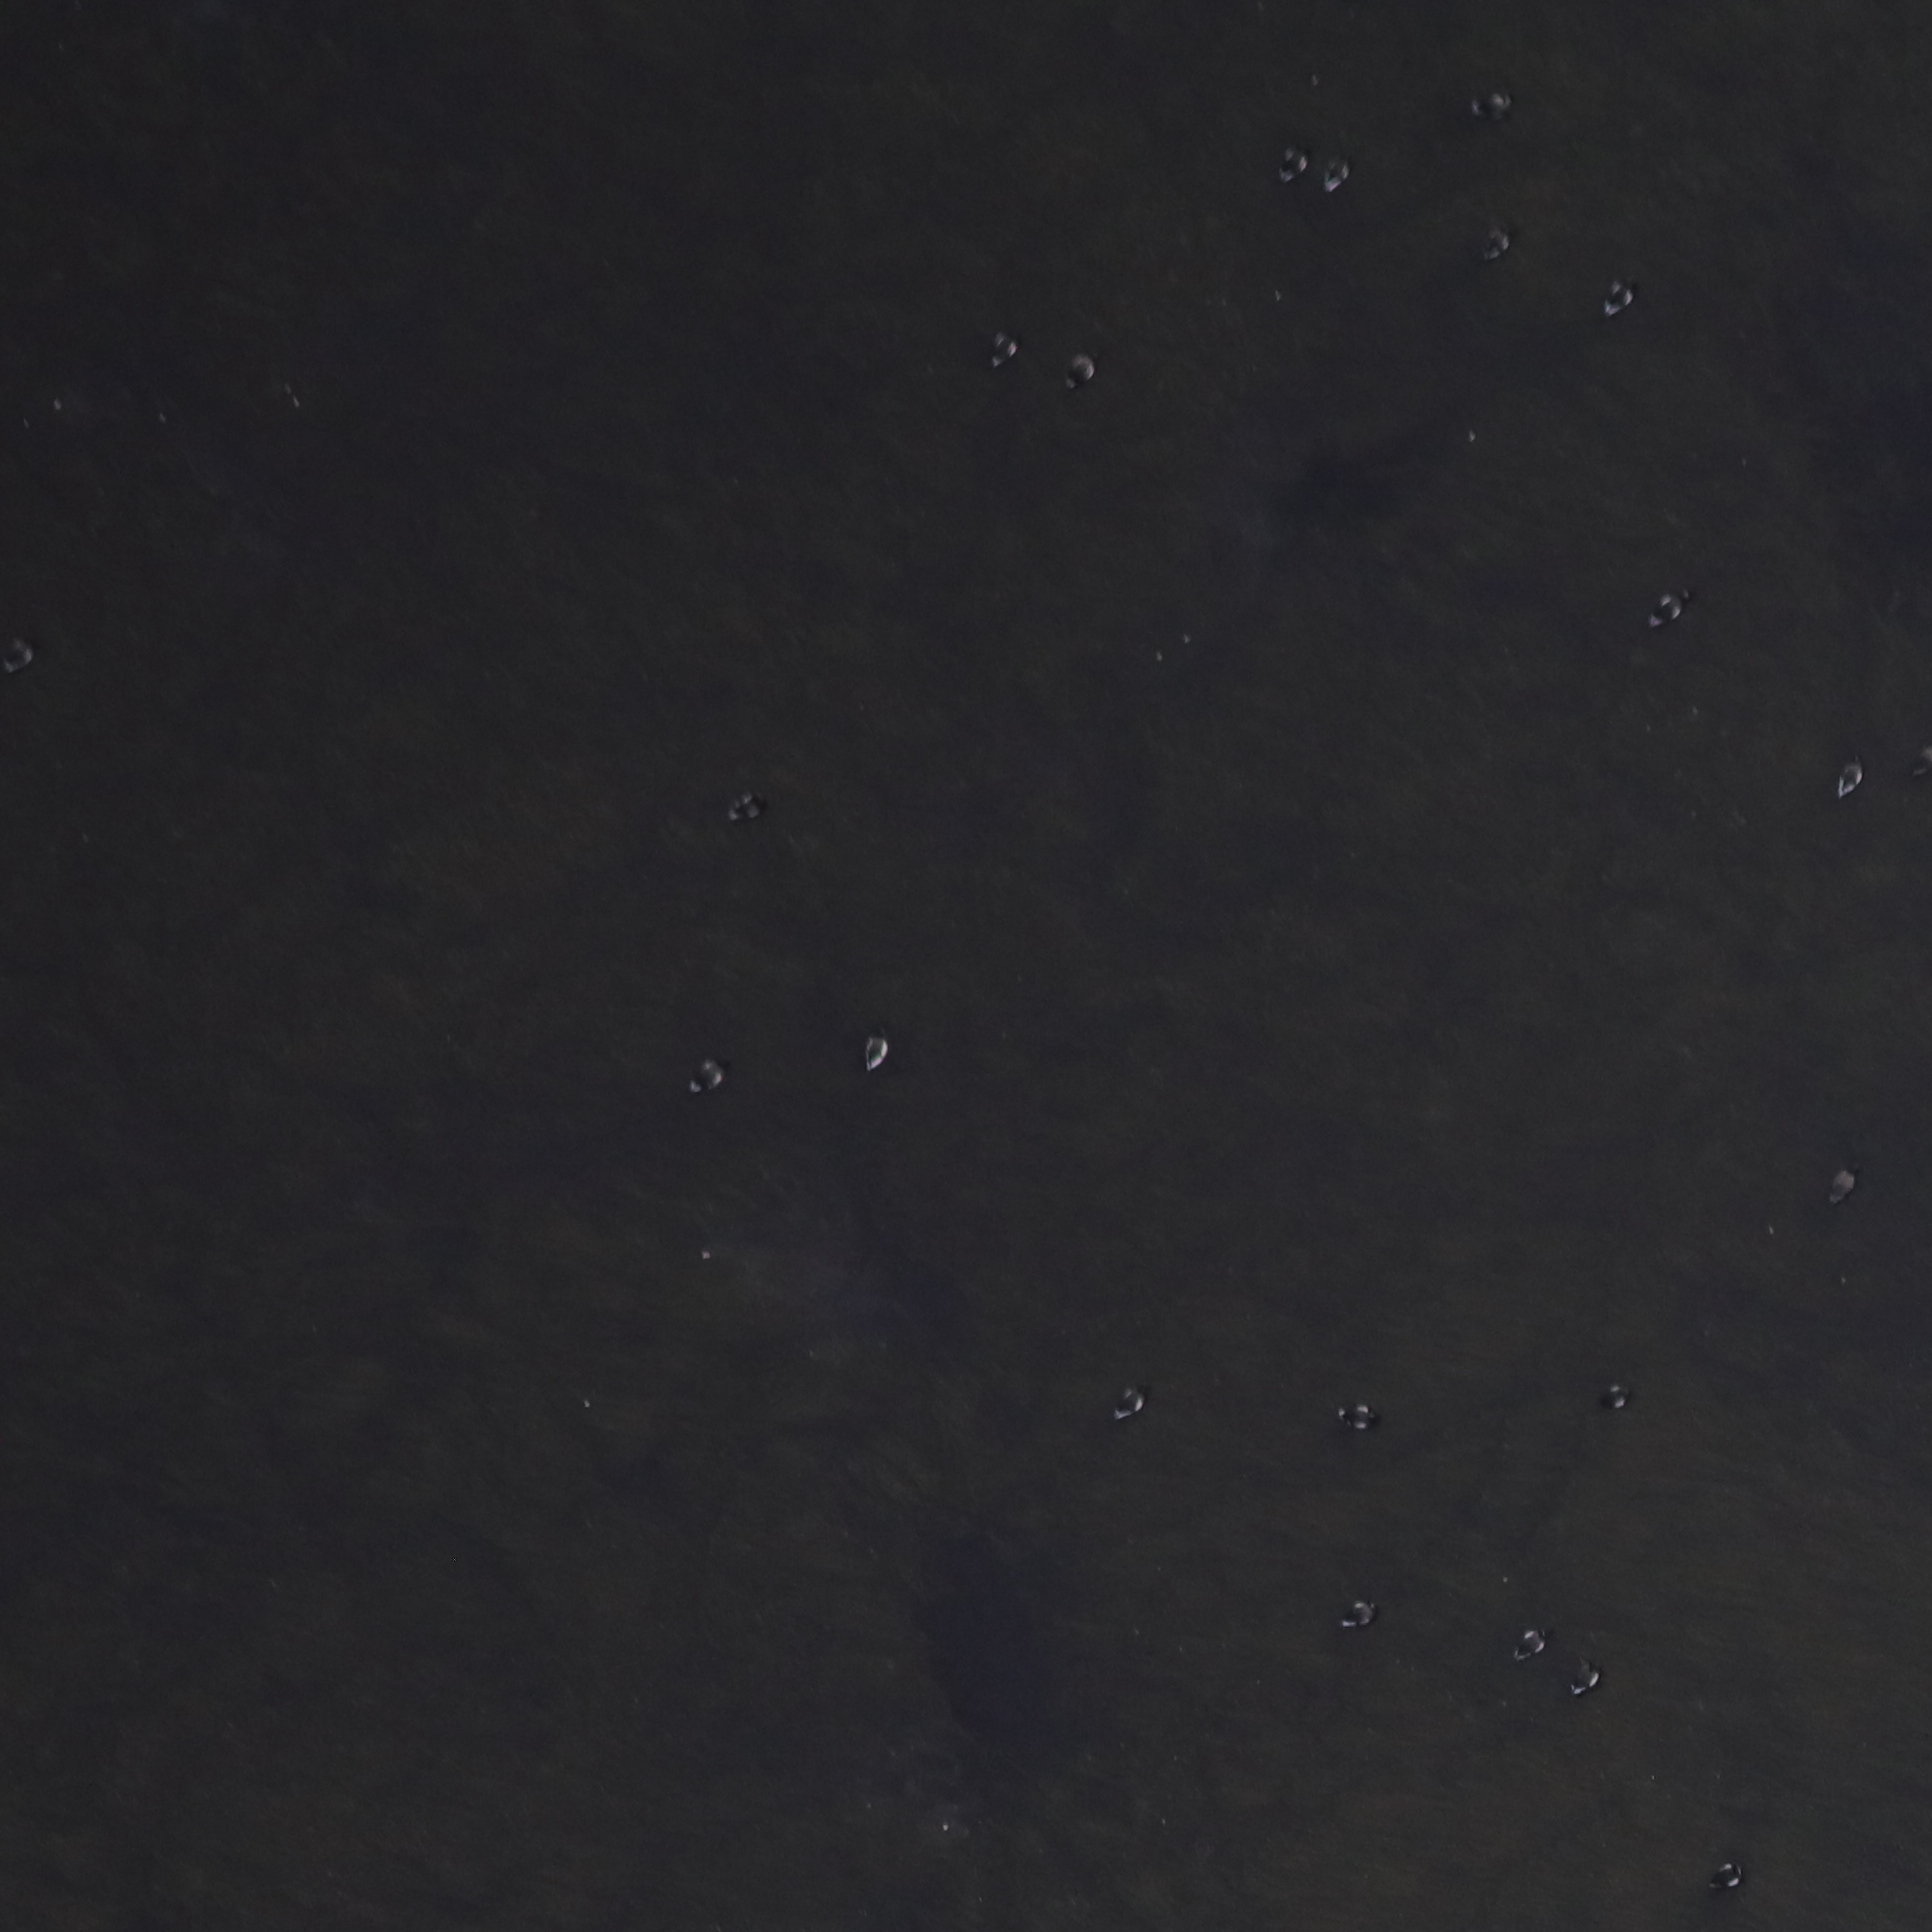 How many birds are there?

21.